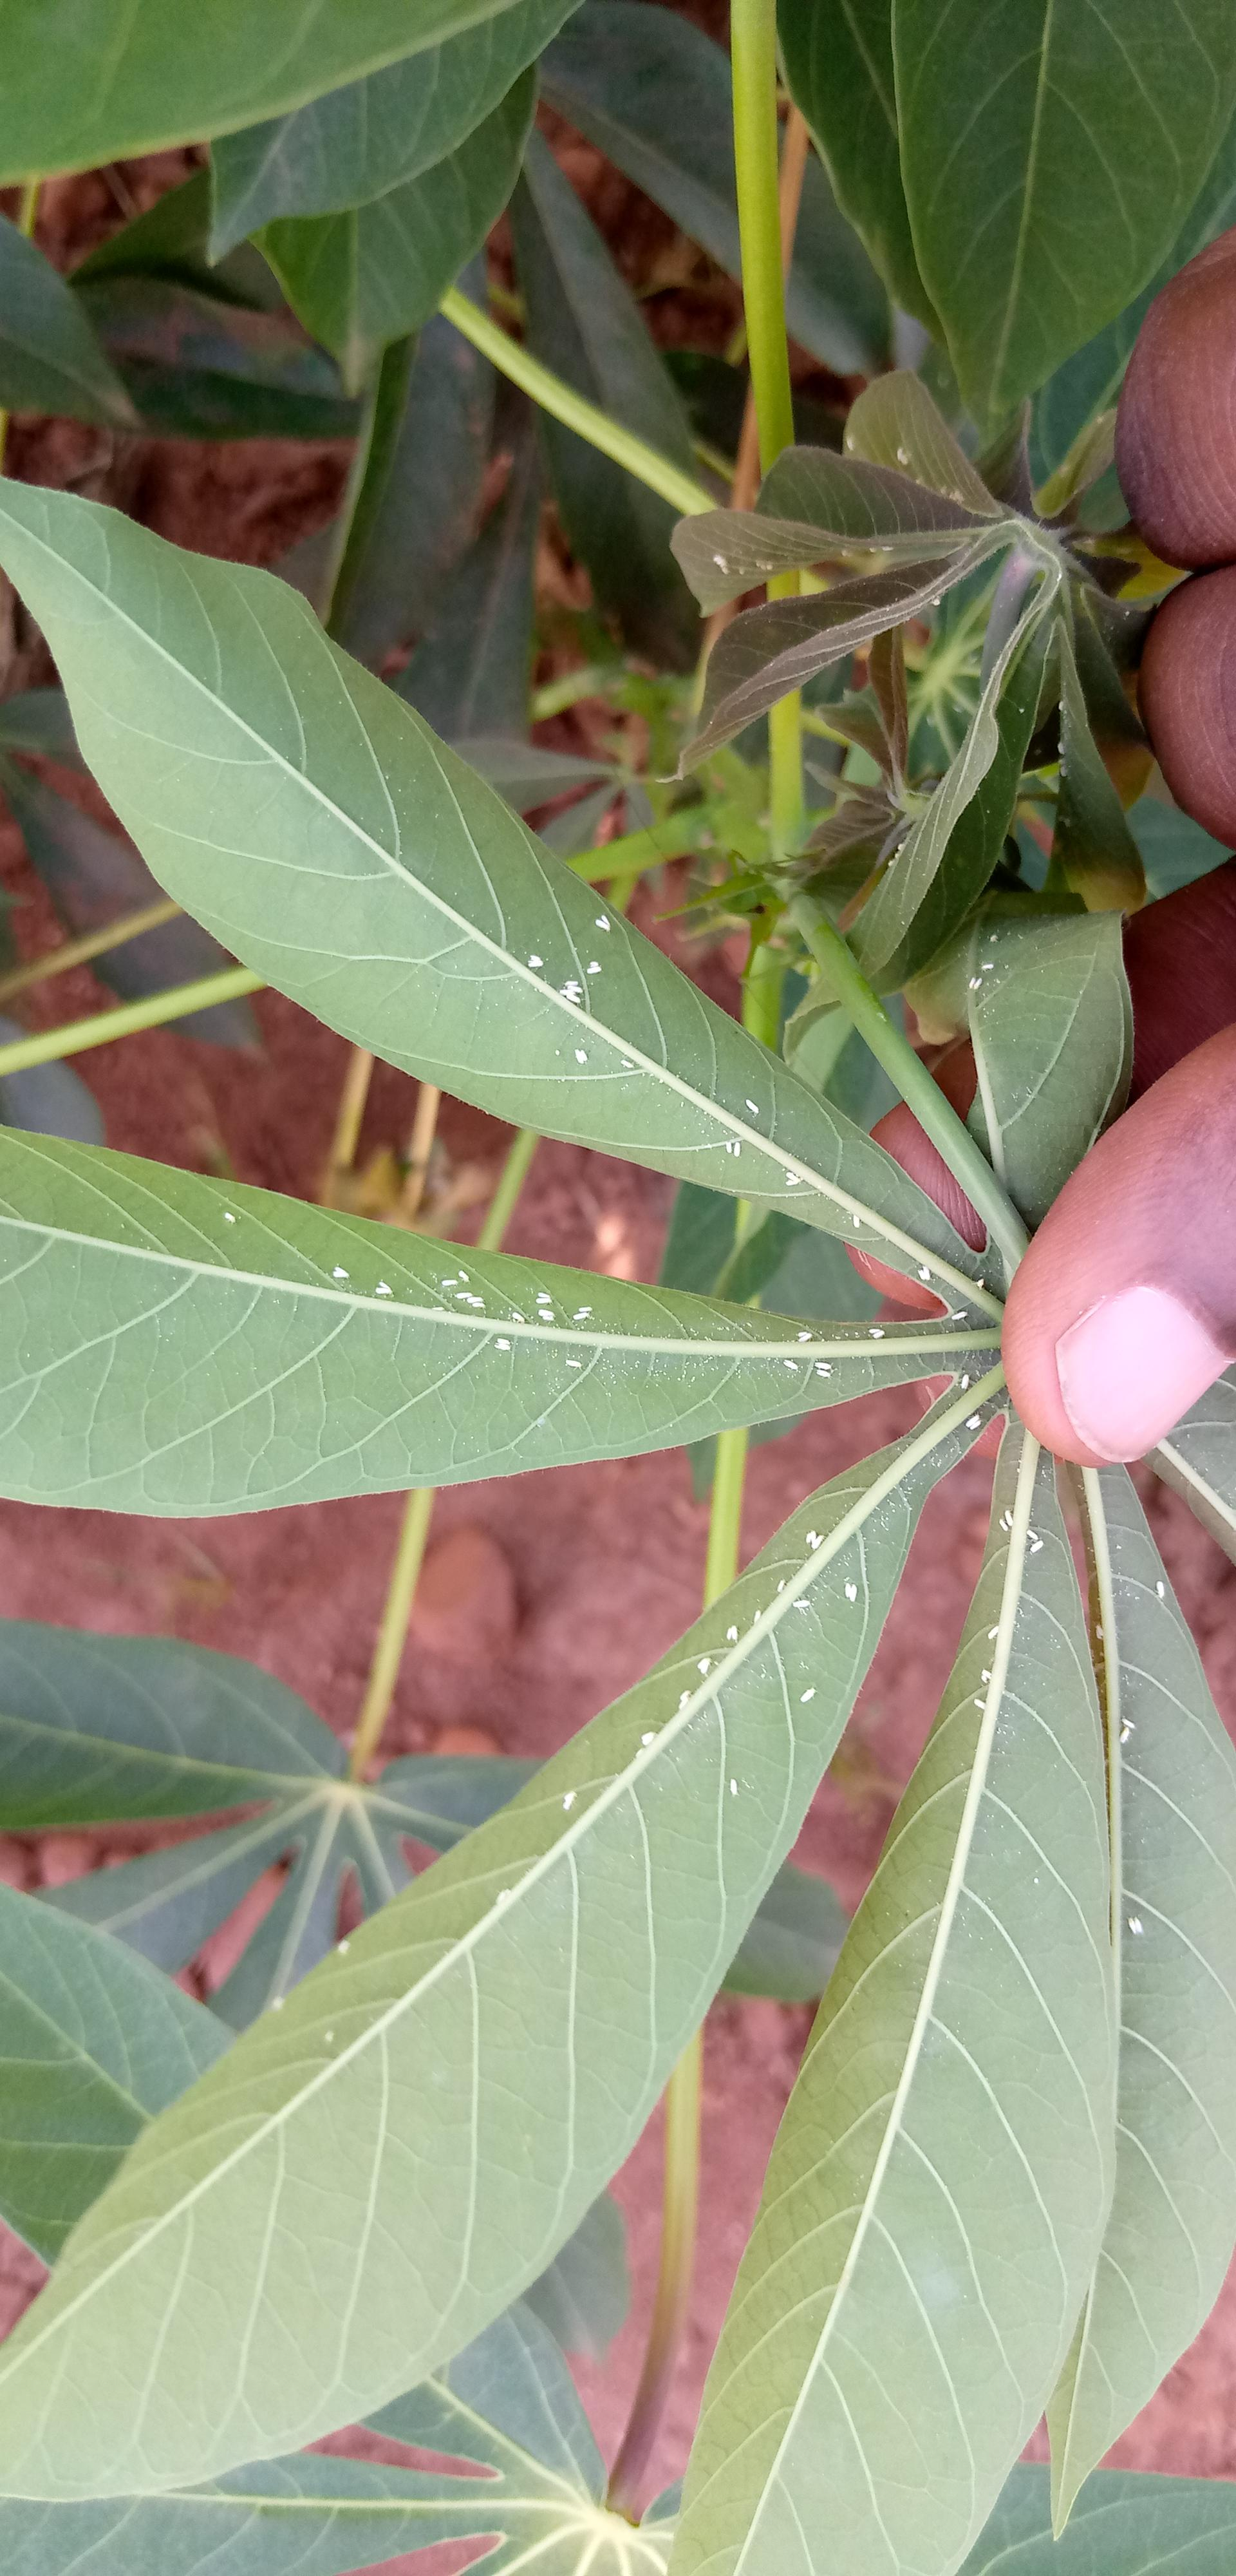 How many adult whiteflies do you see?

84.